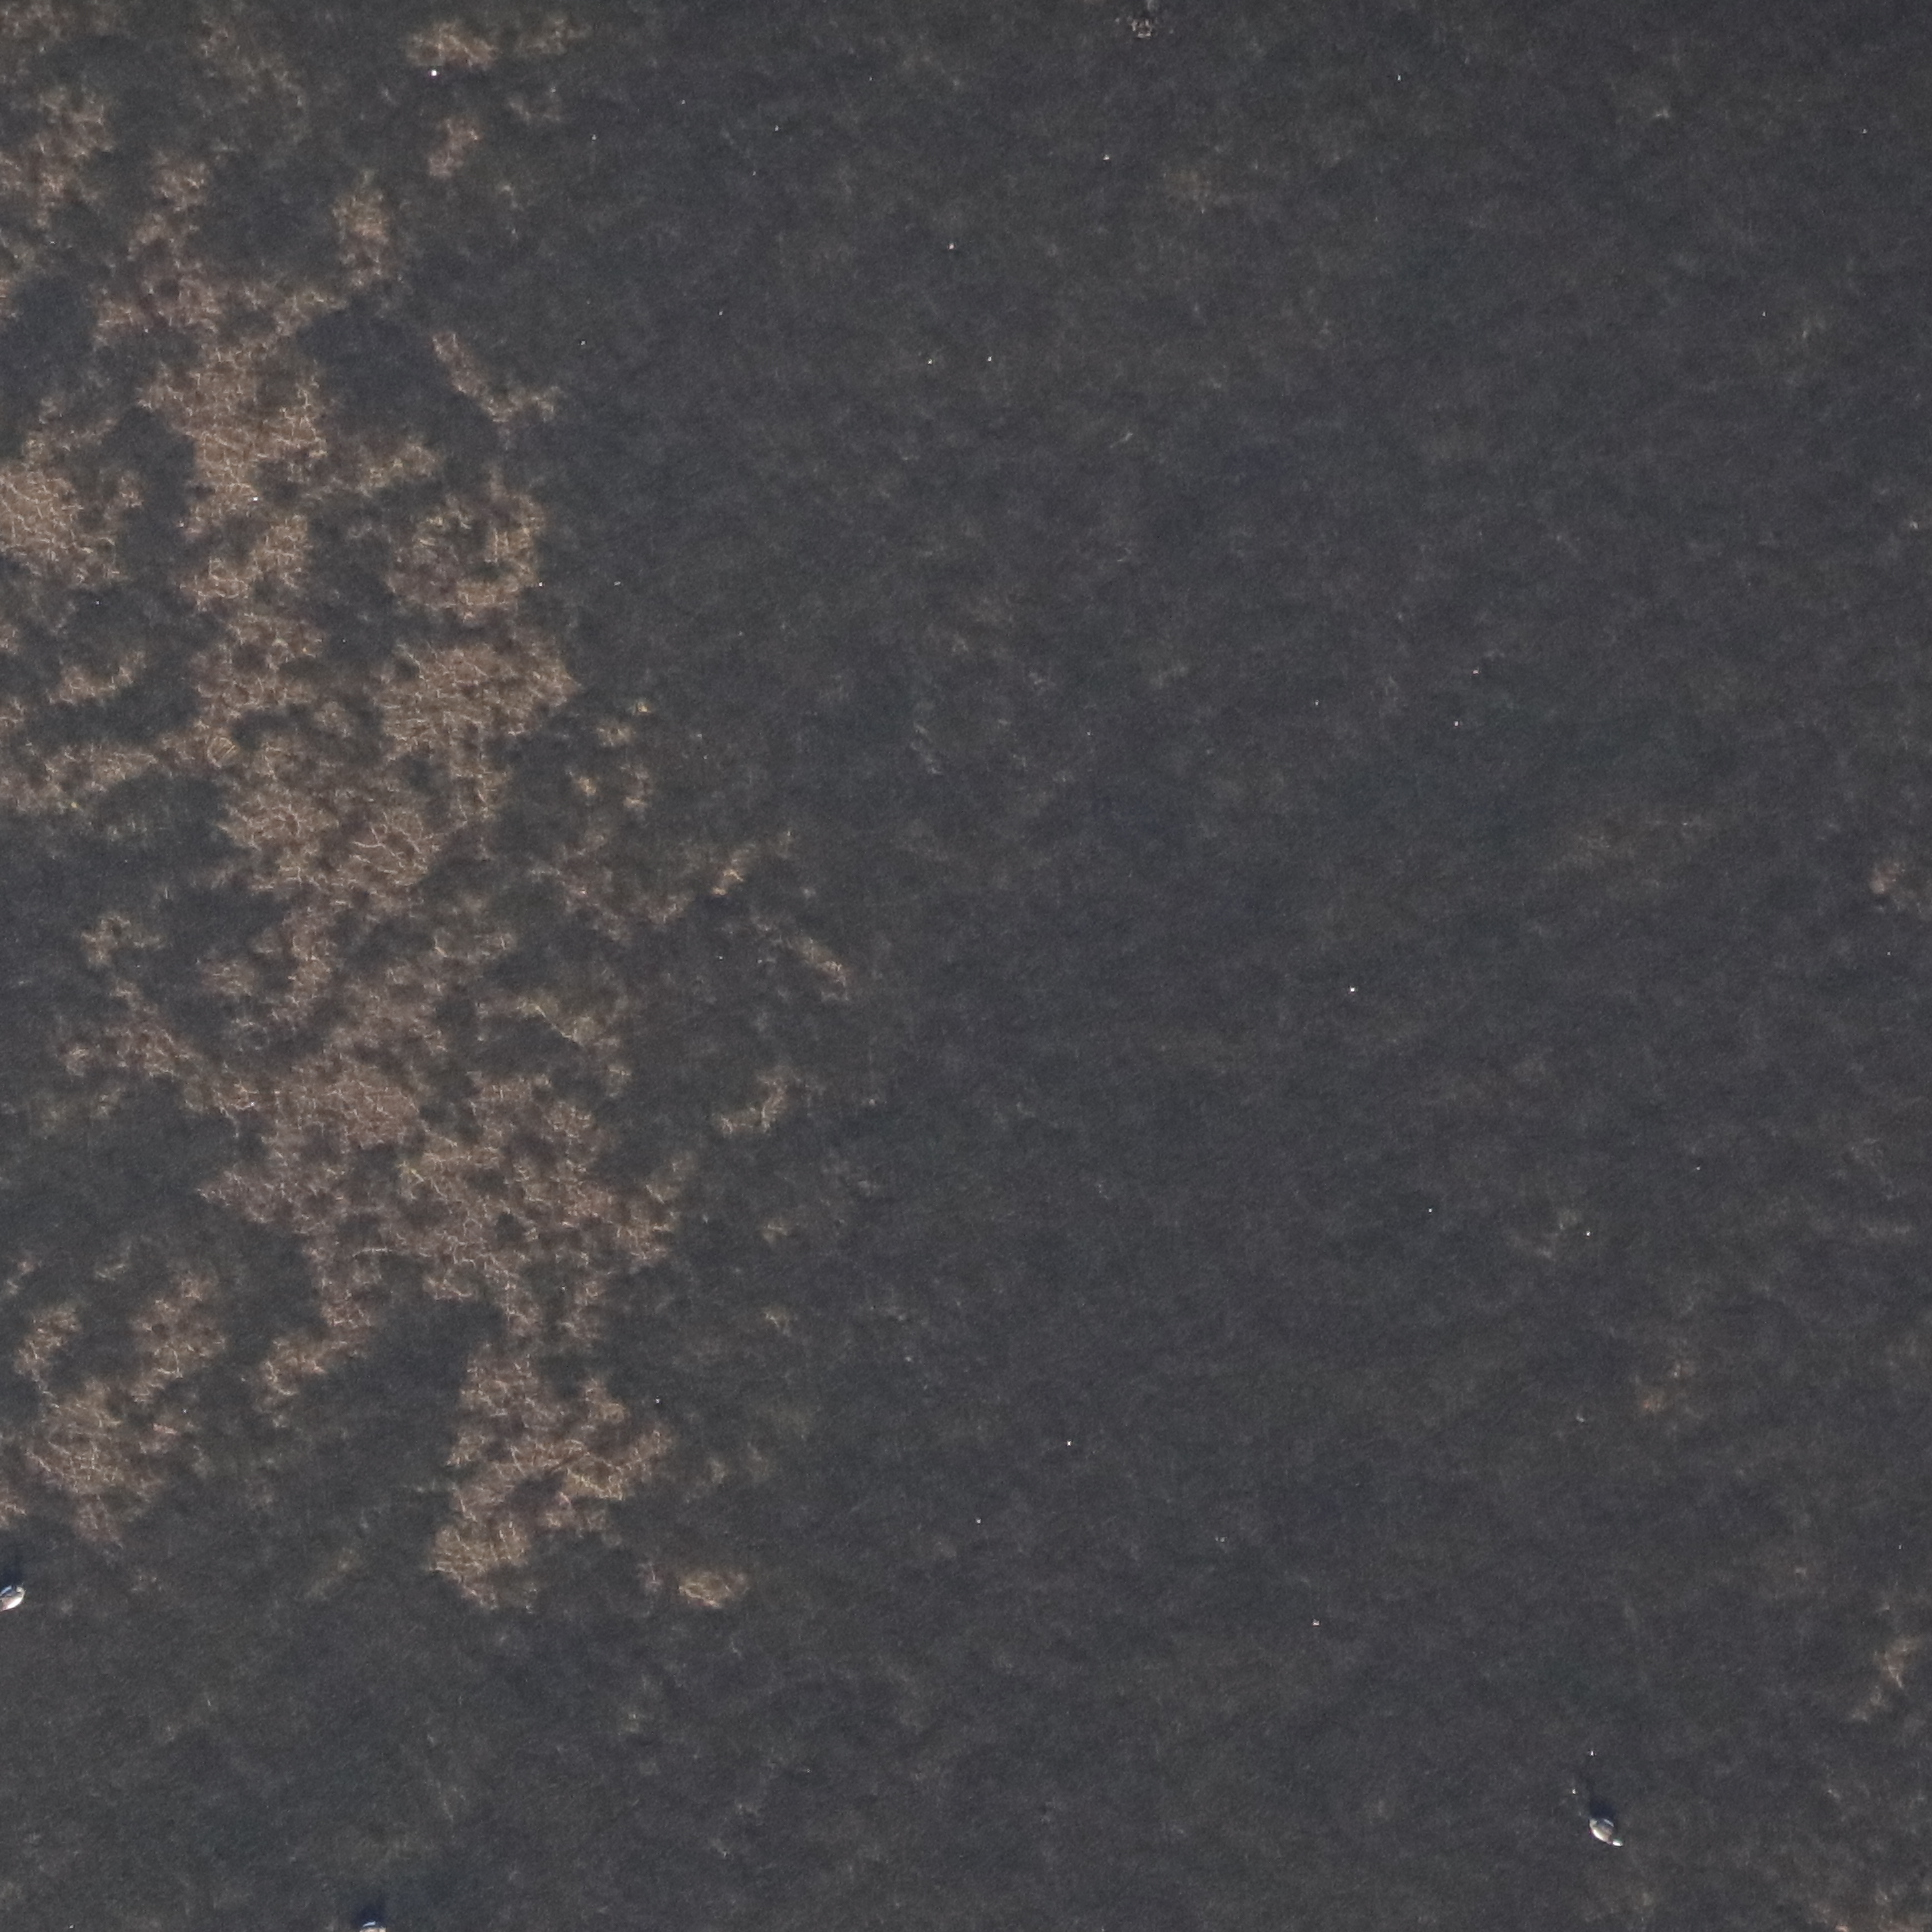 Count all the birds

3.